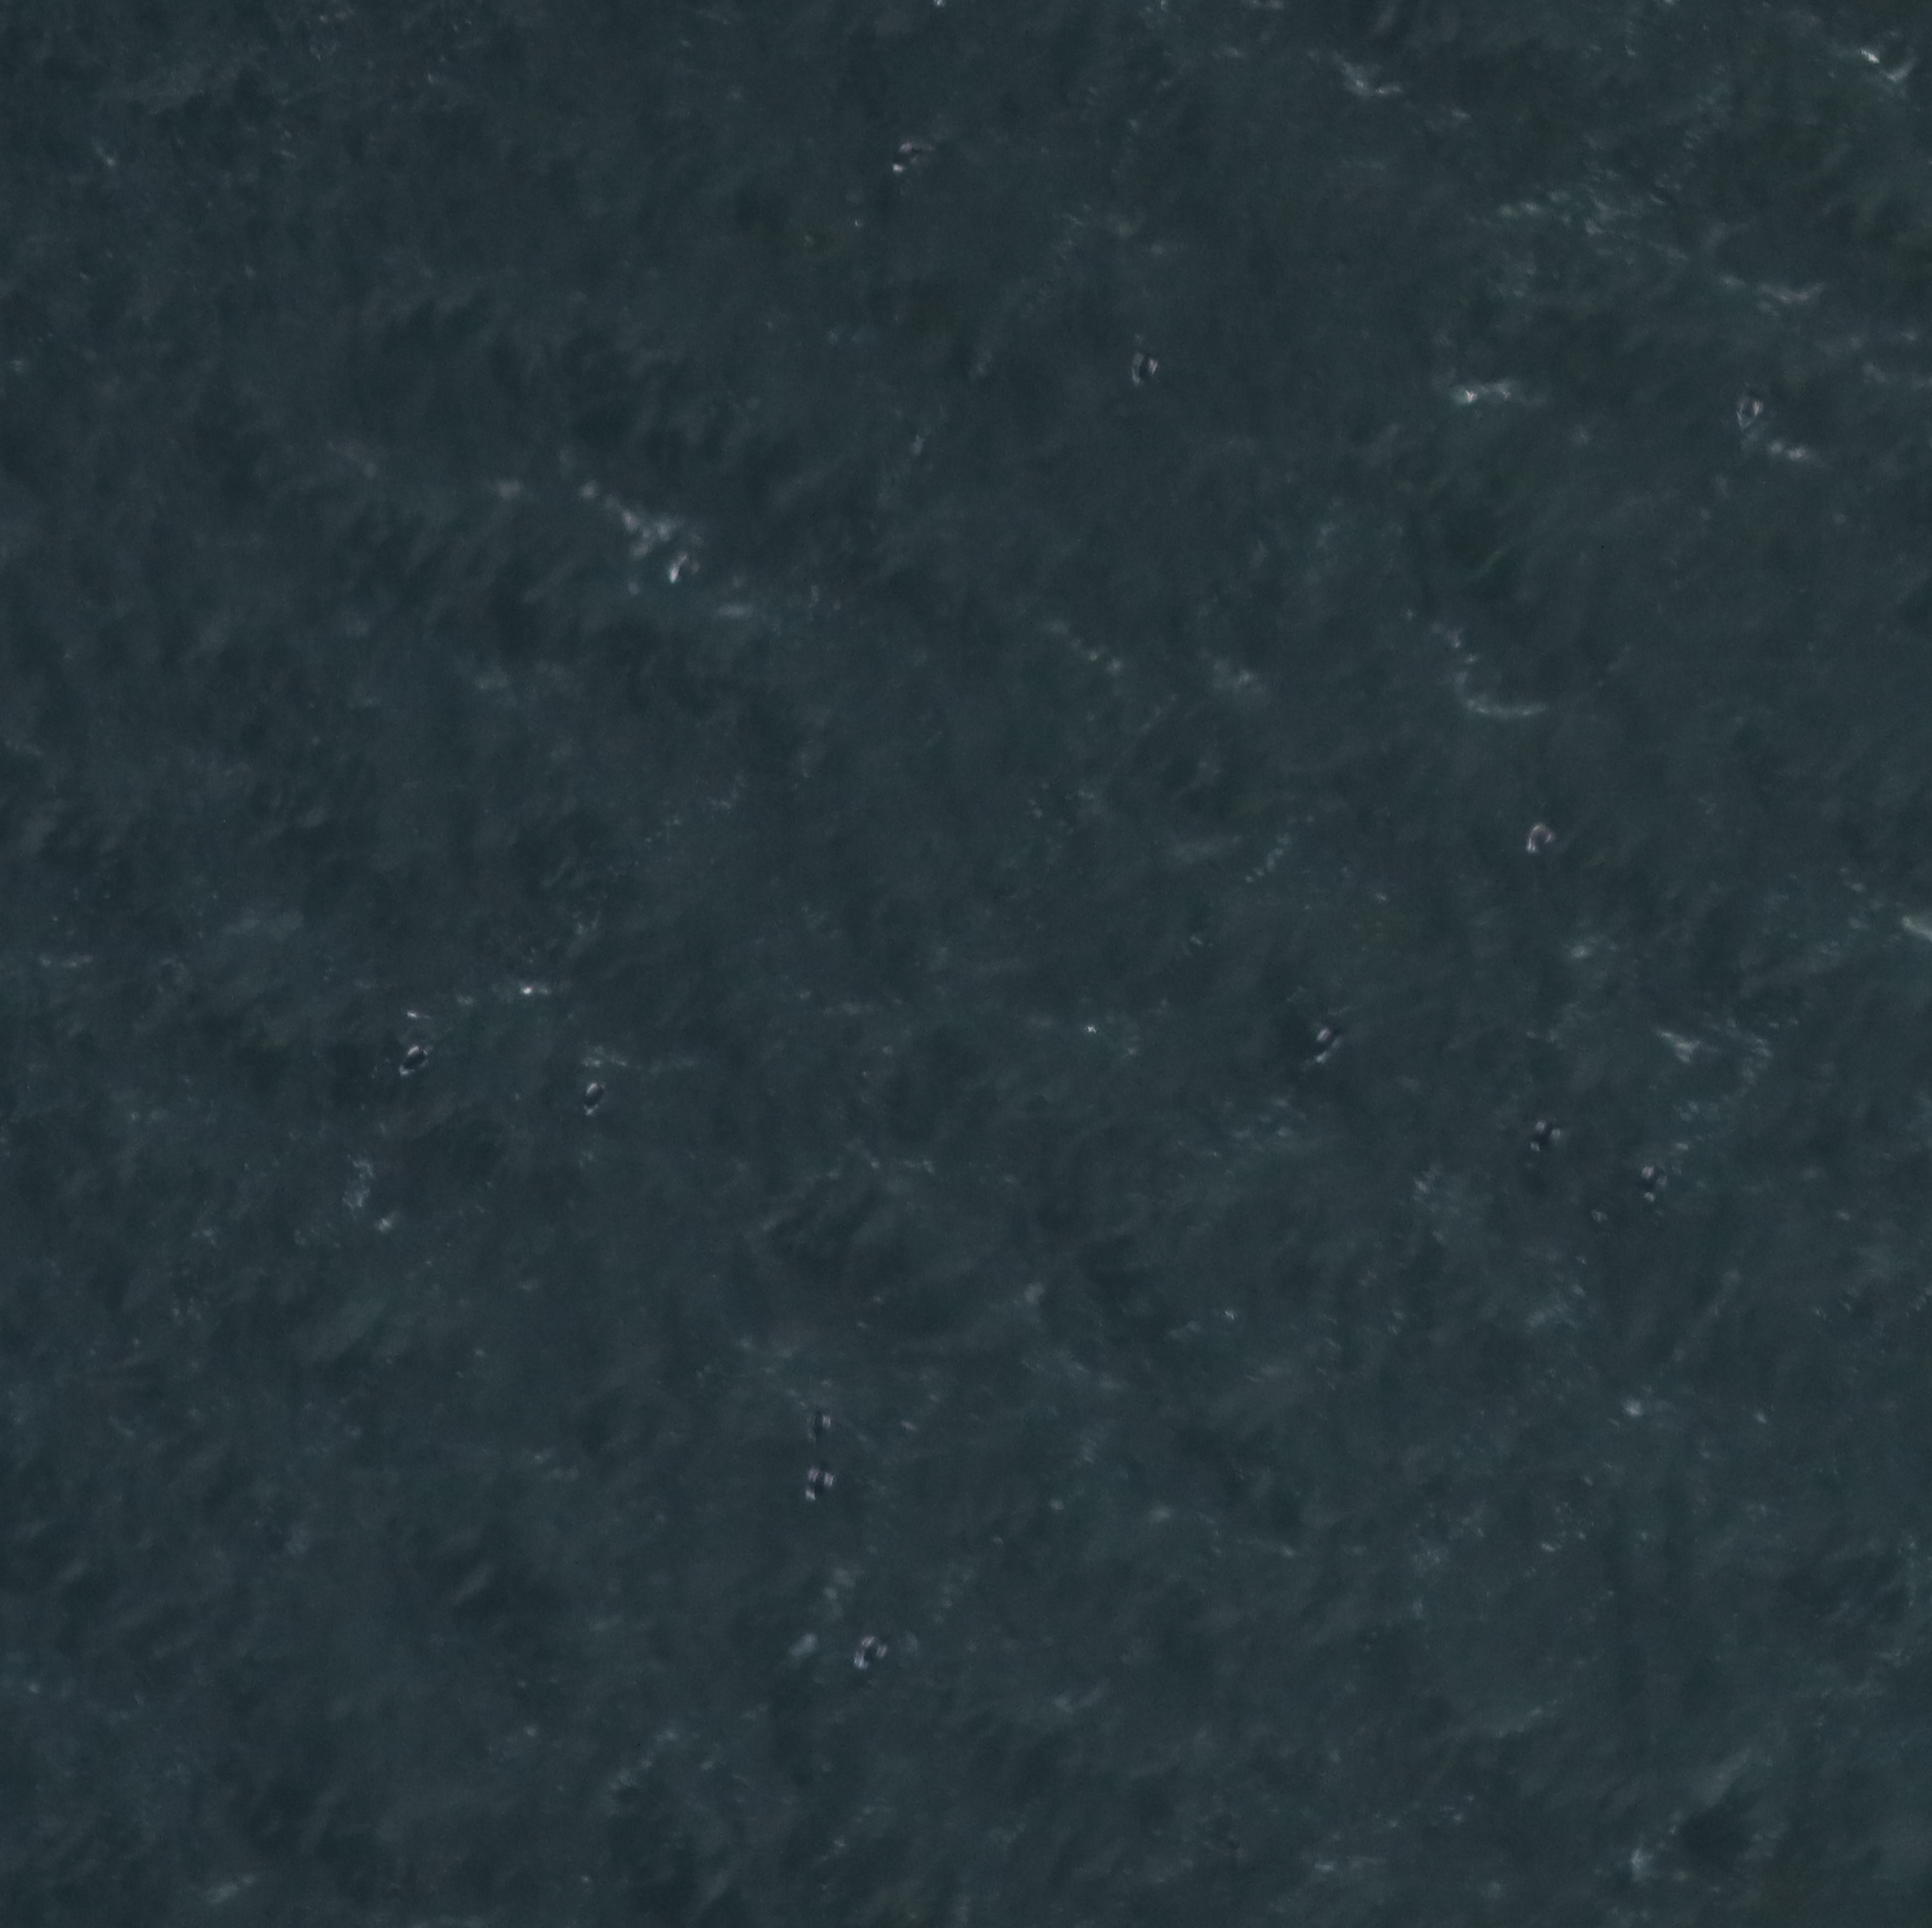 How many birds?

13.